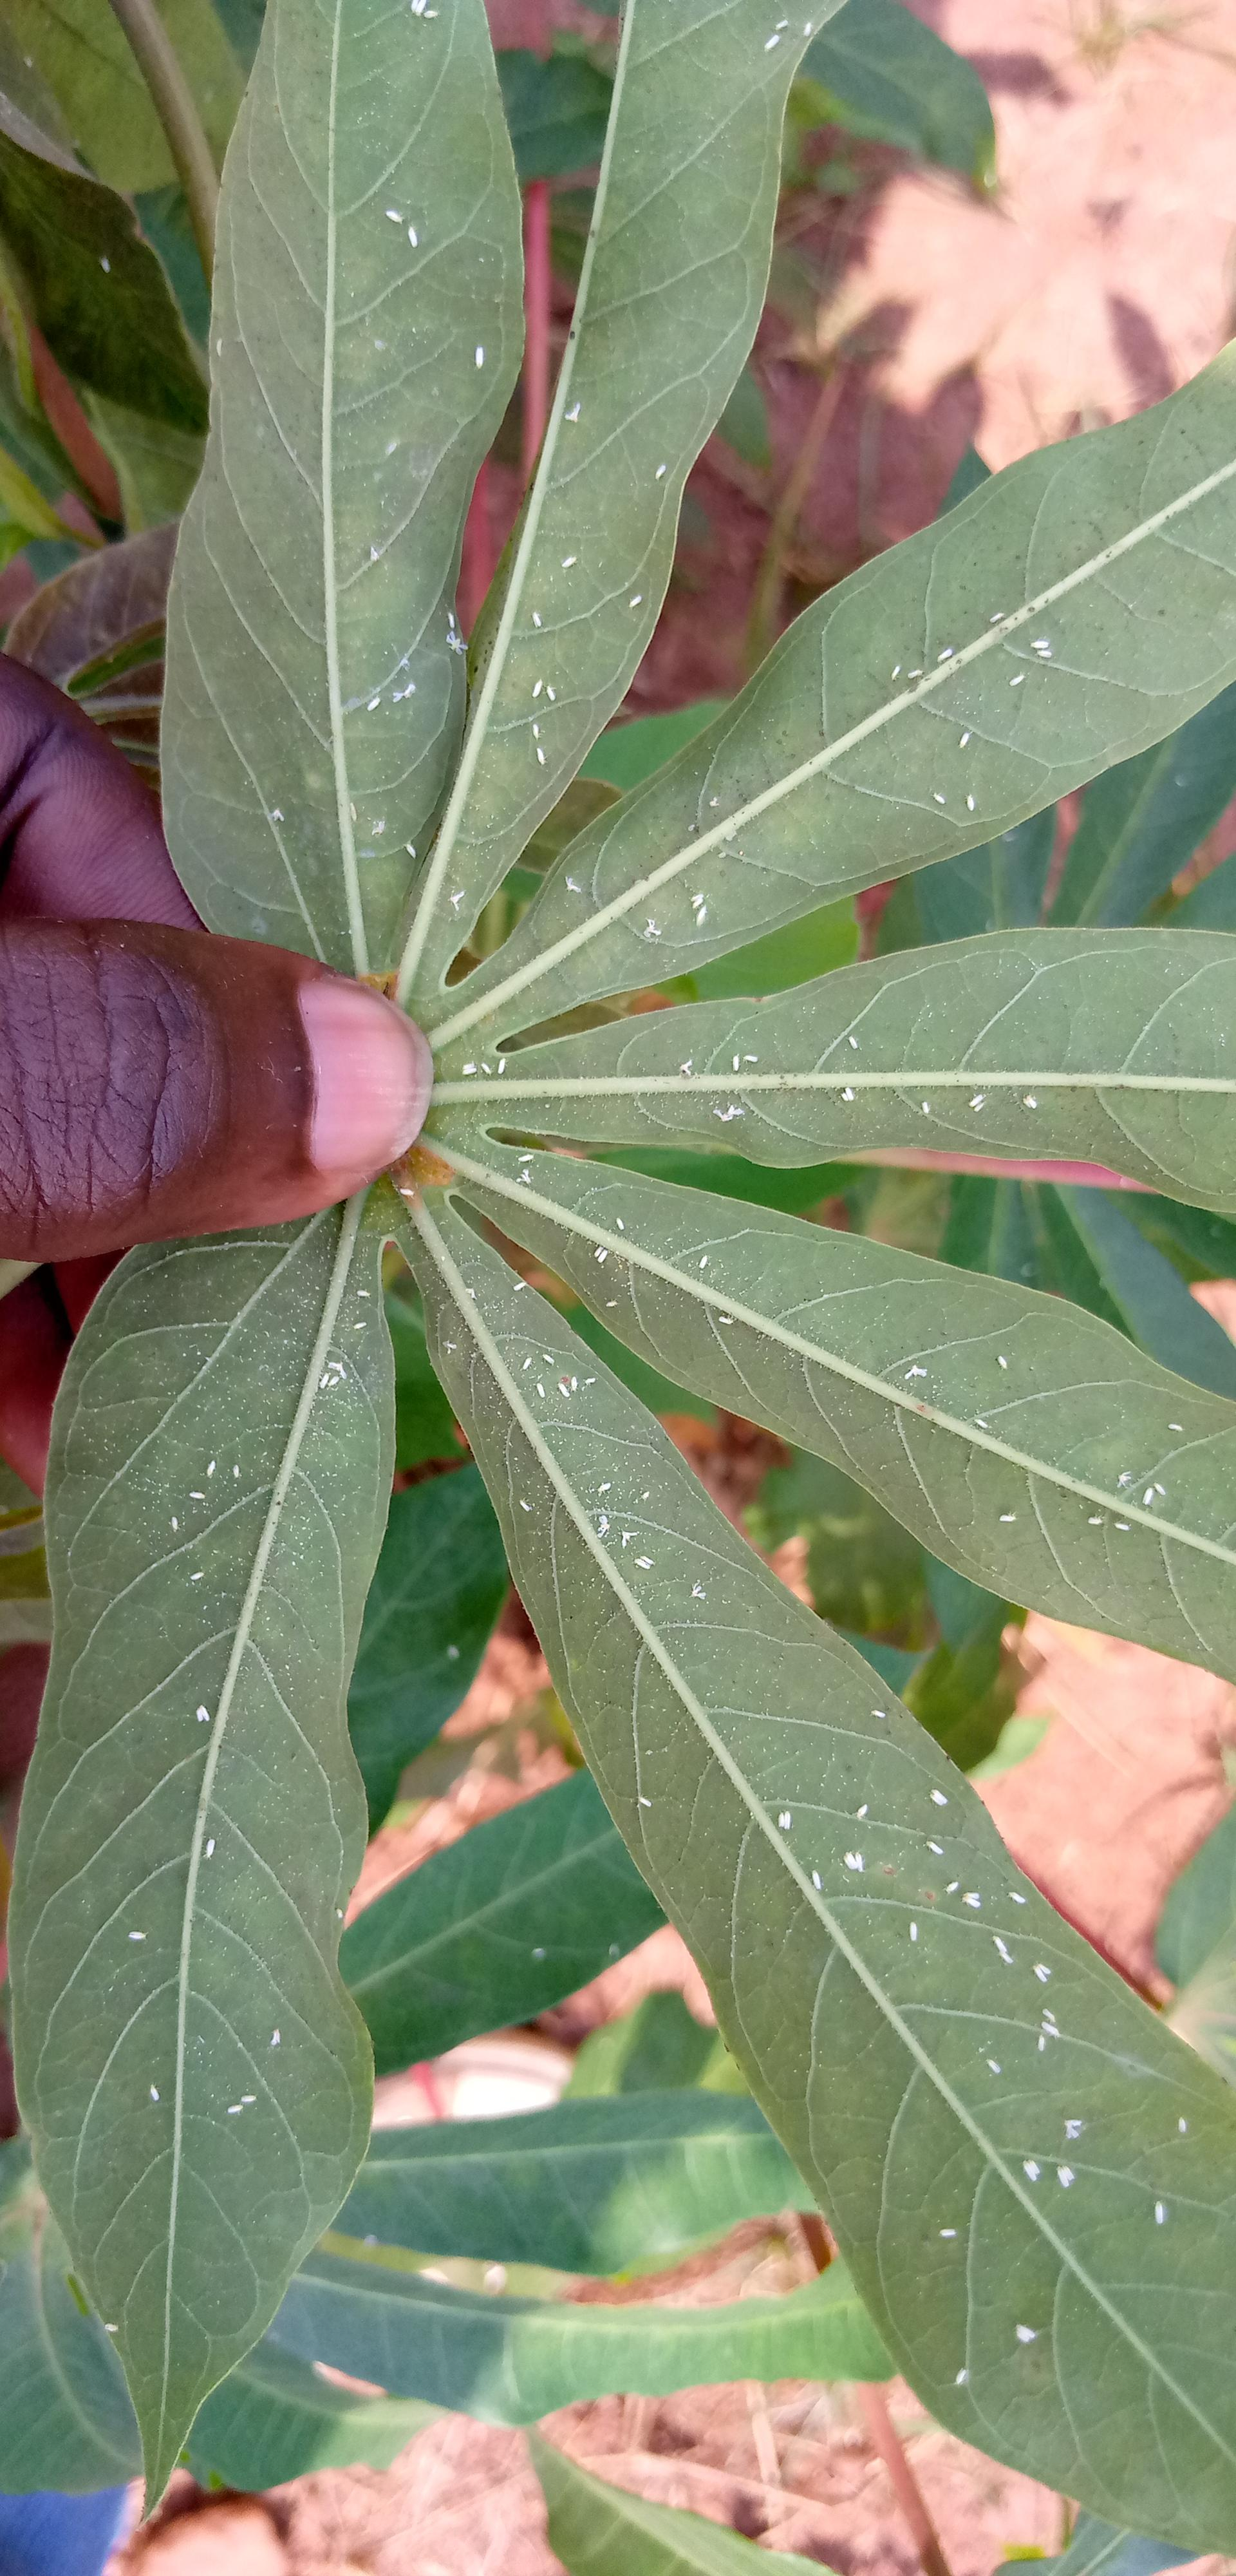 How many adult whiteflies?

126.